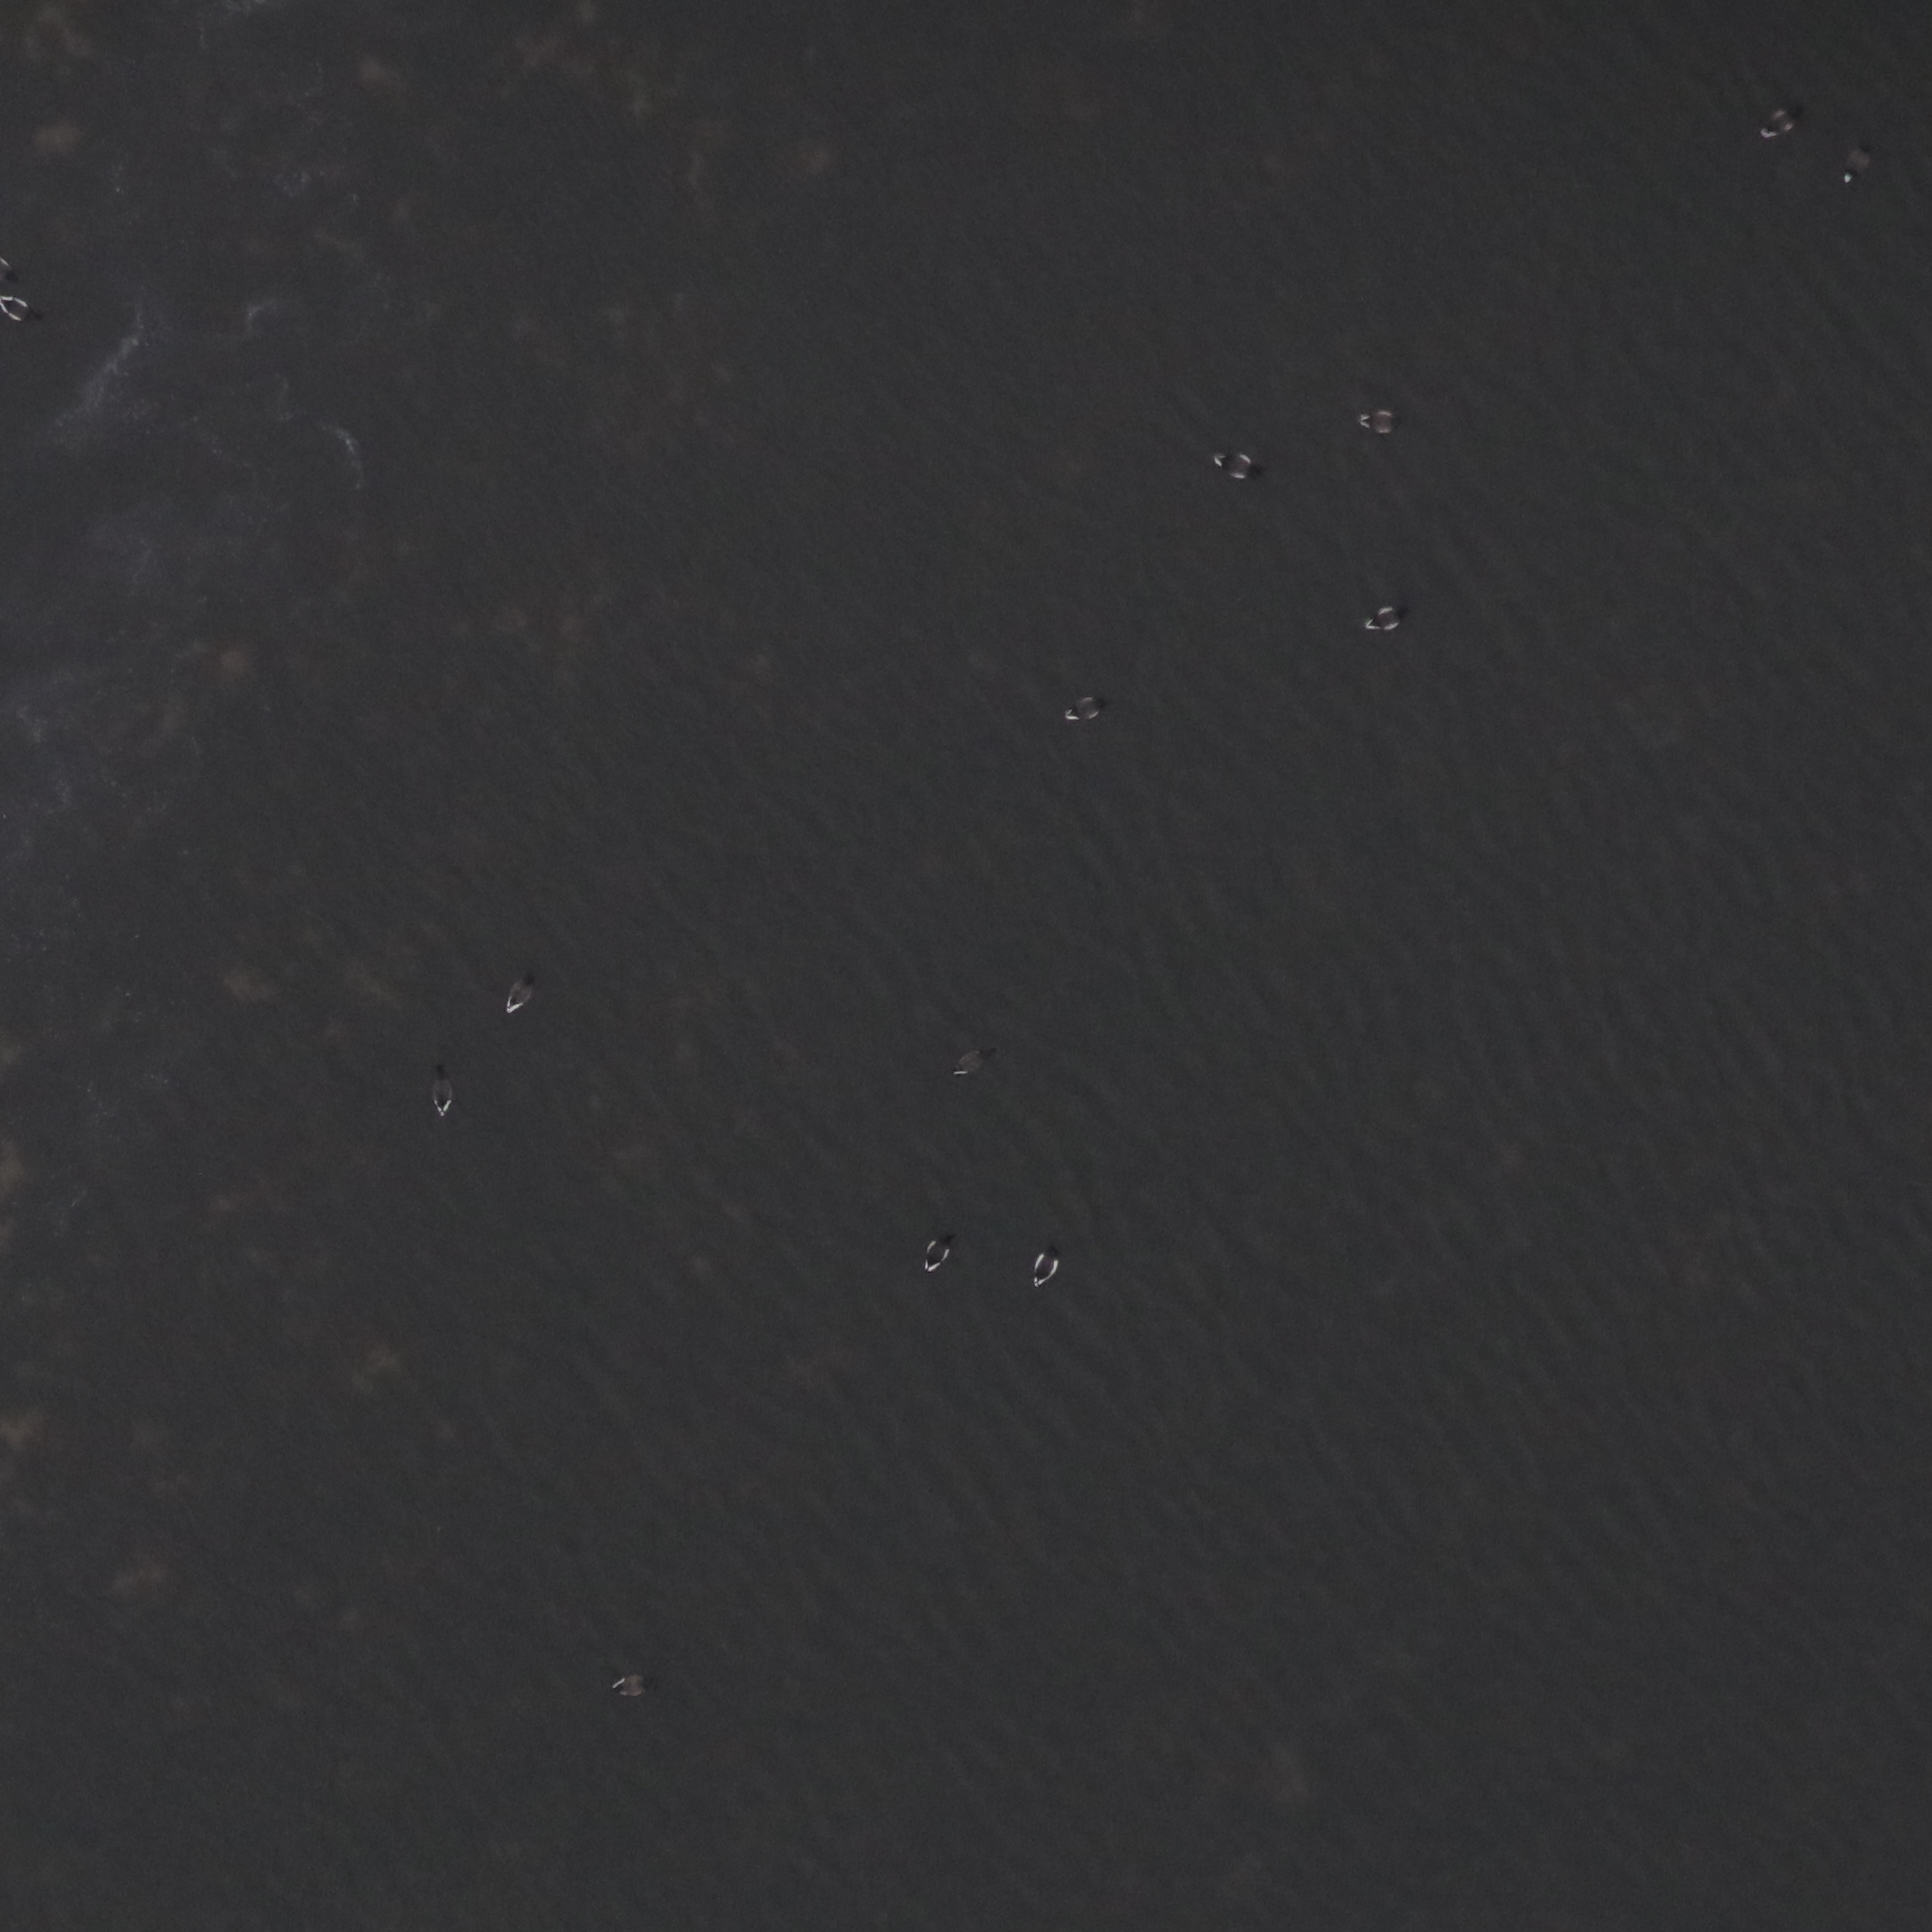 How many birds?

13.